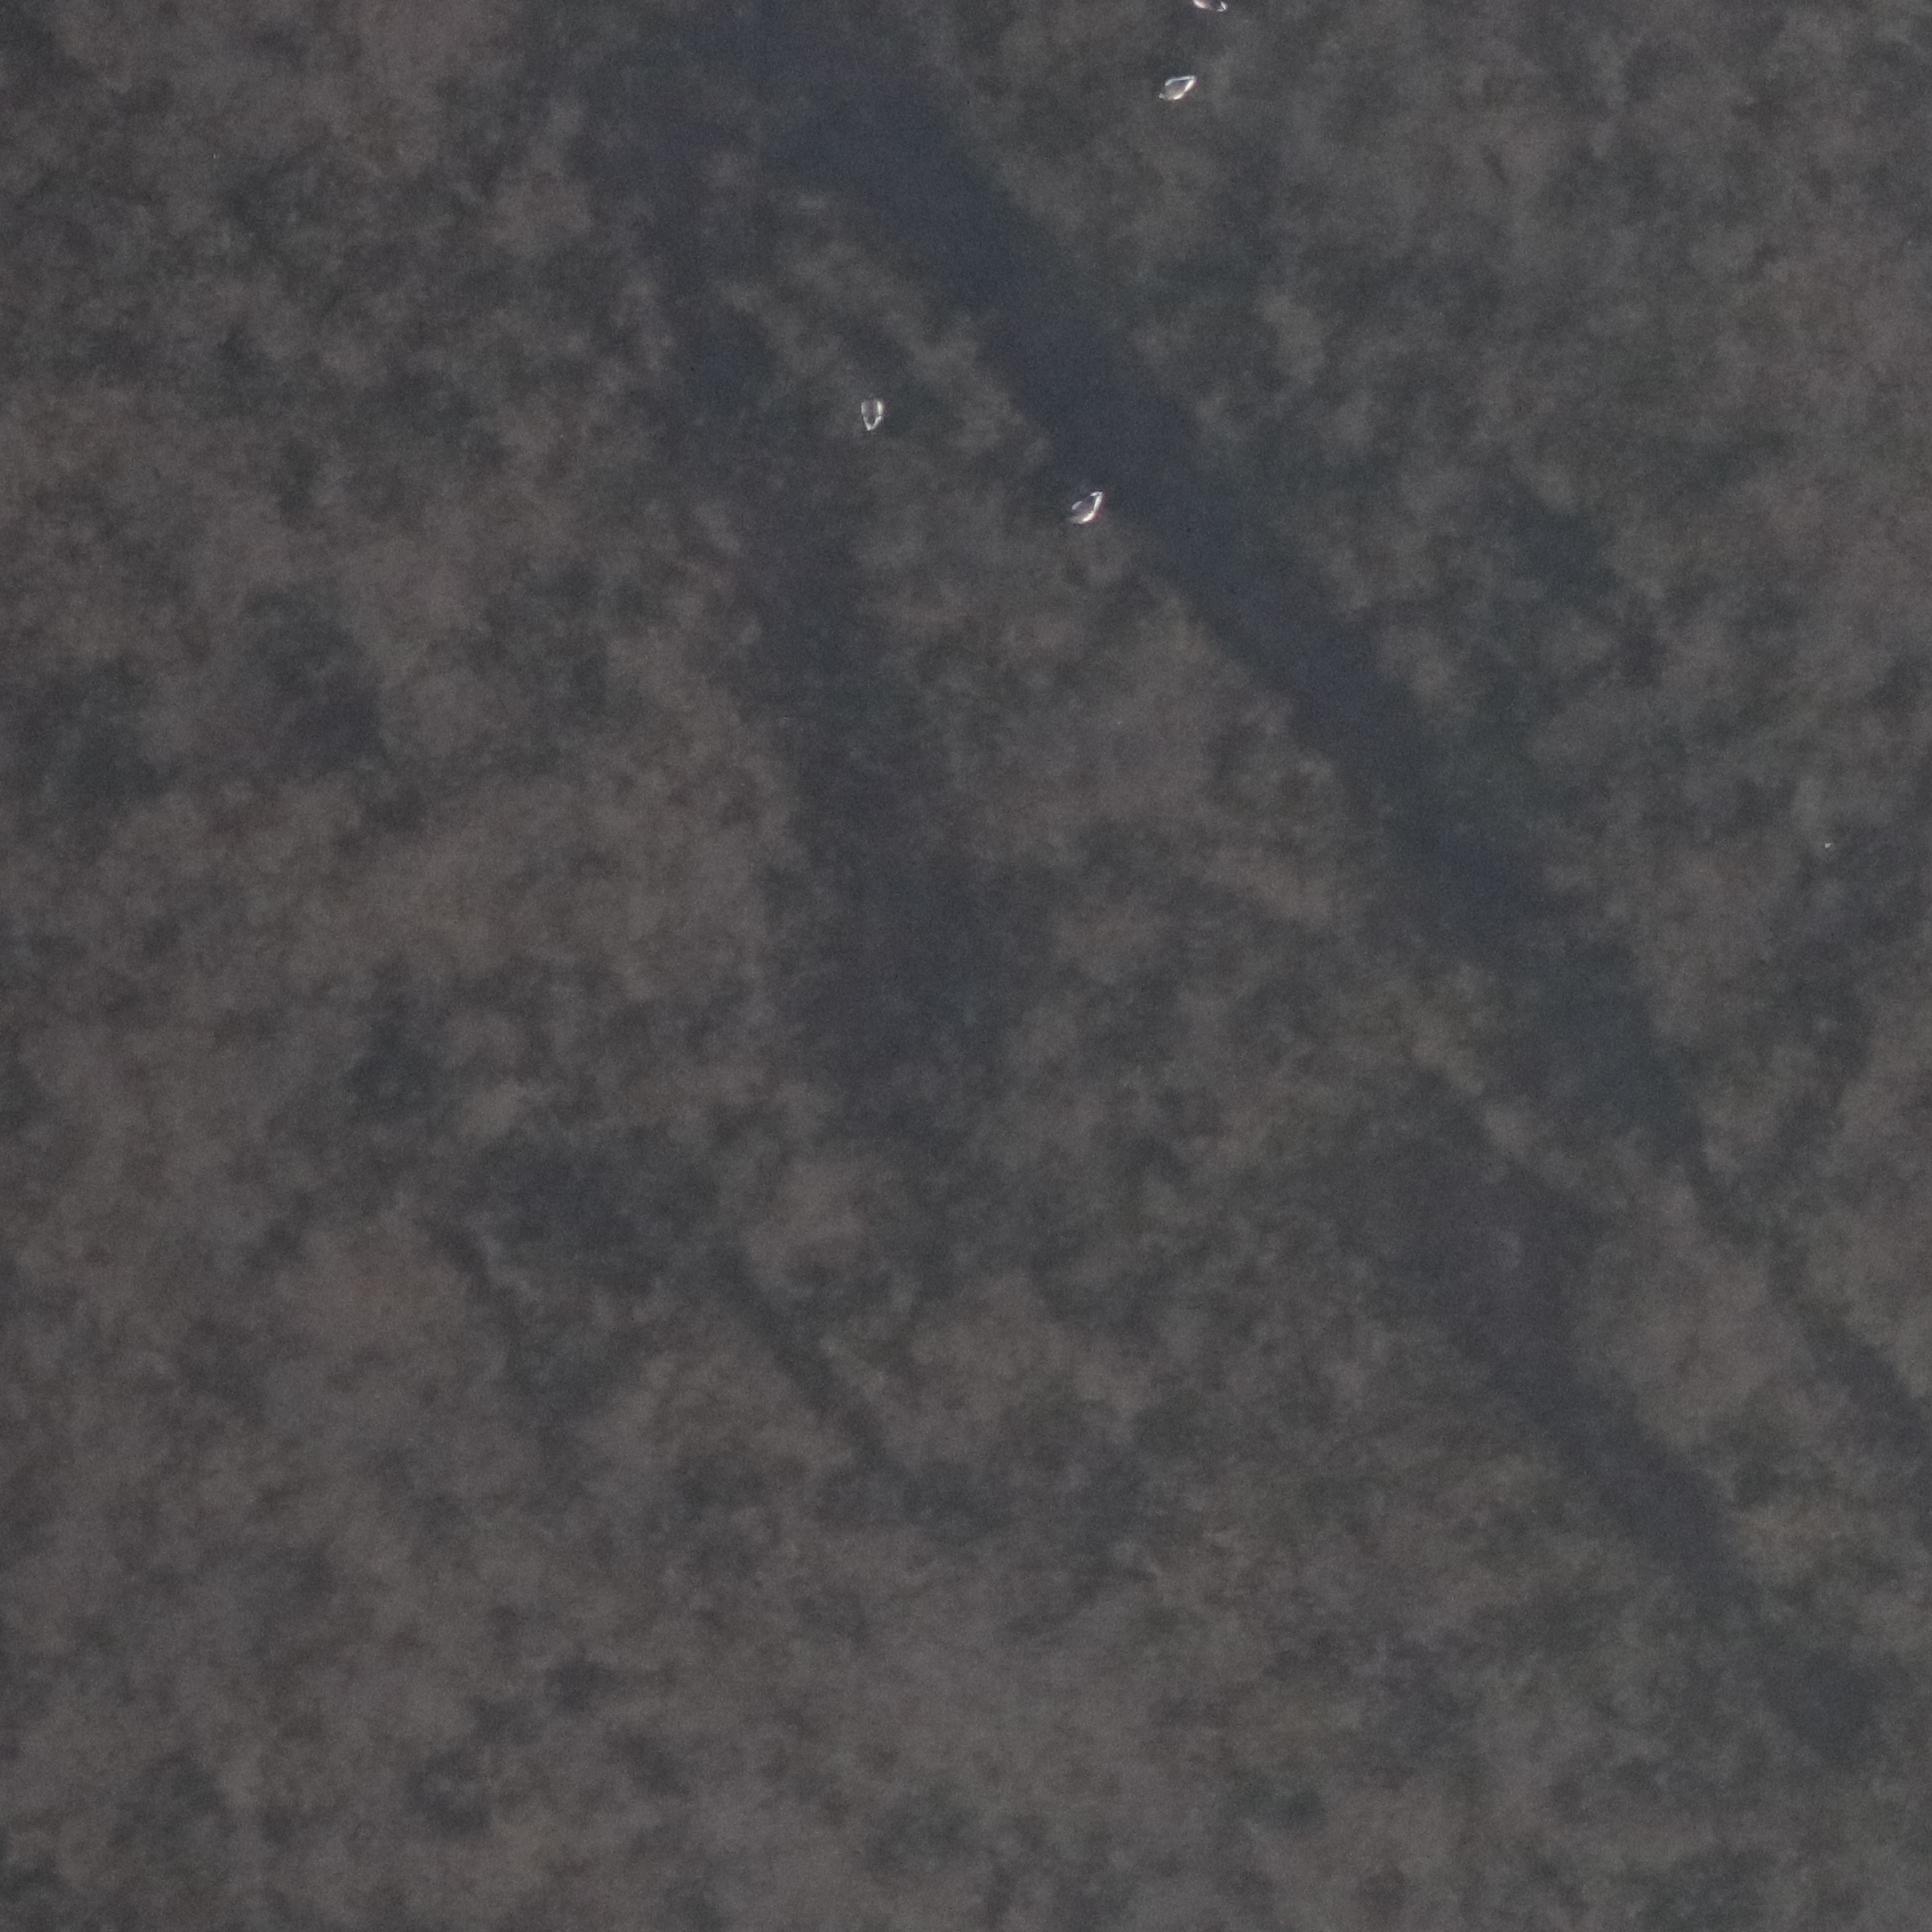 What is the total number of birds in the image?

3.